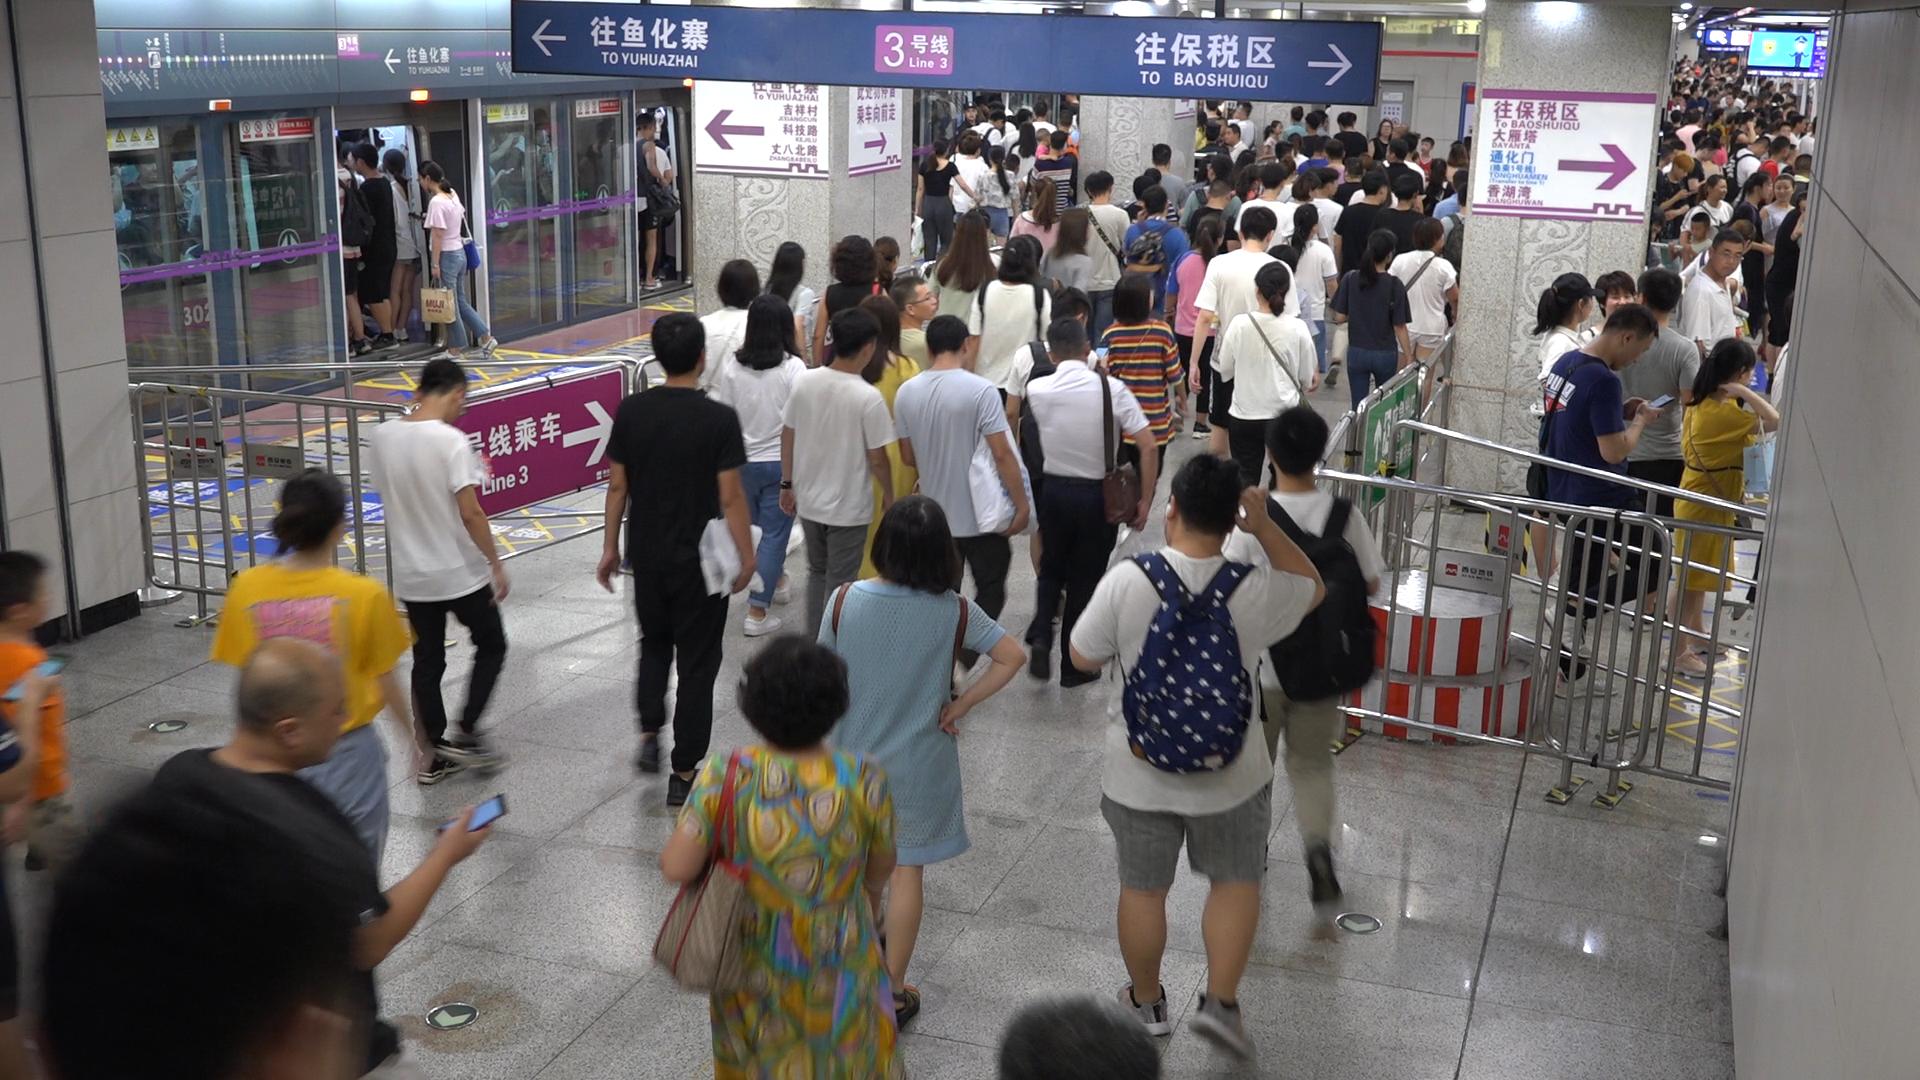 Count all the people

191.